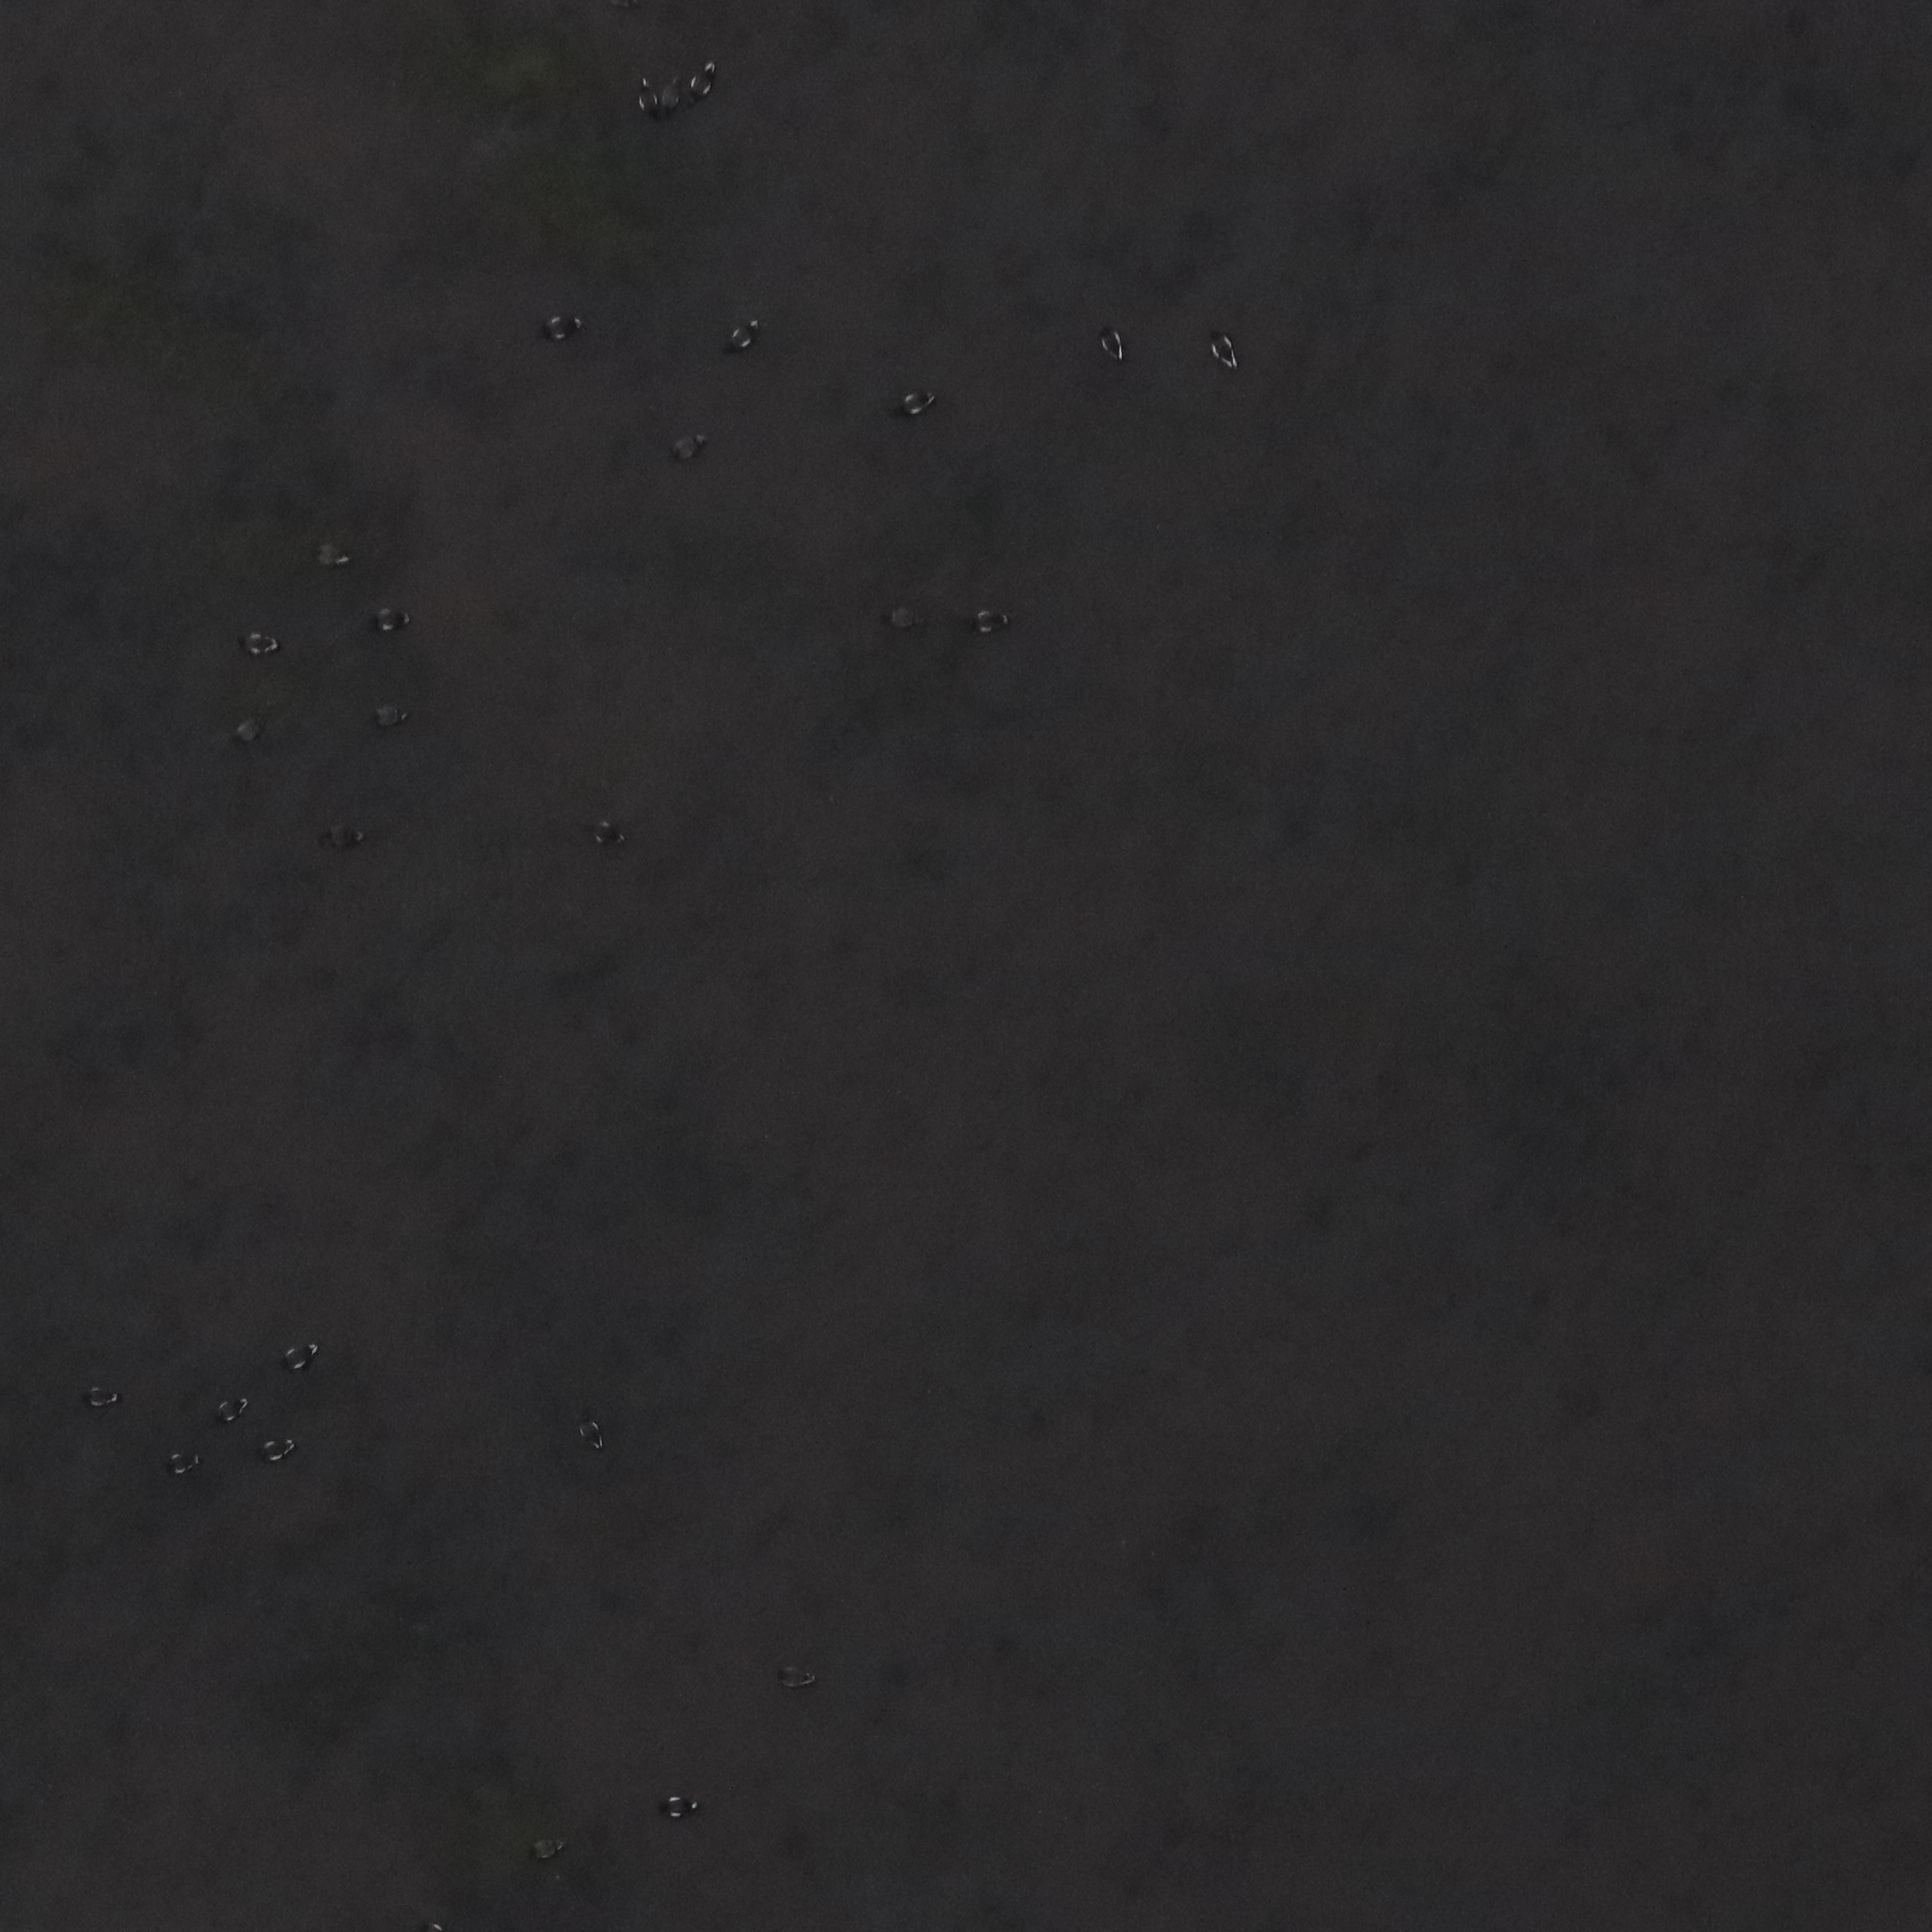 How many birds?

28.